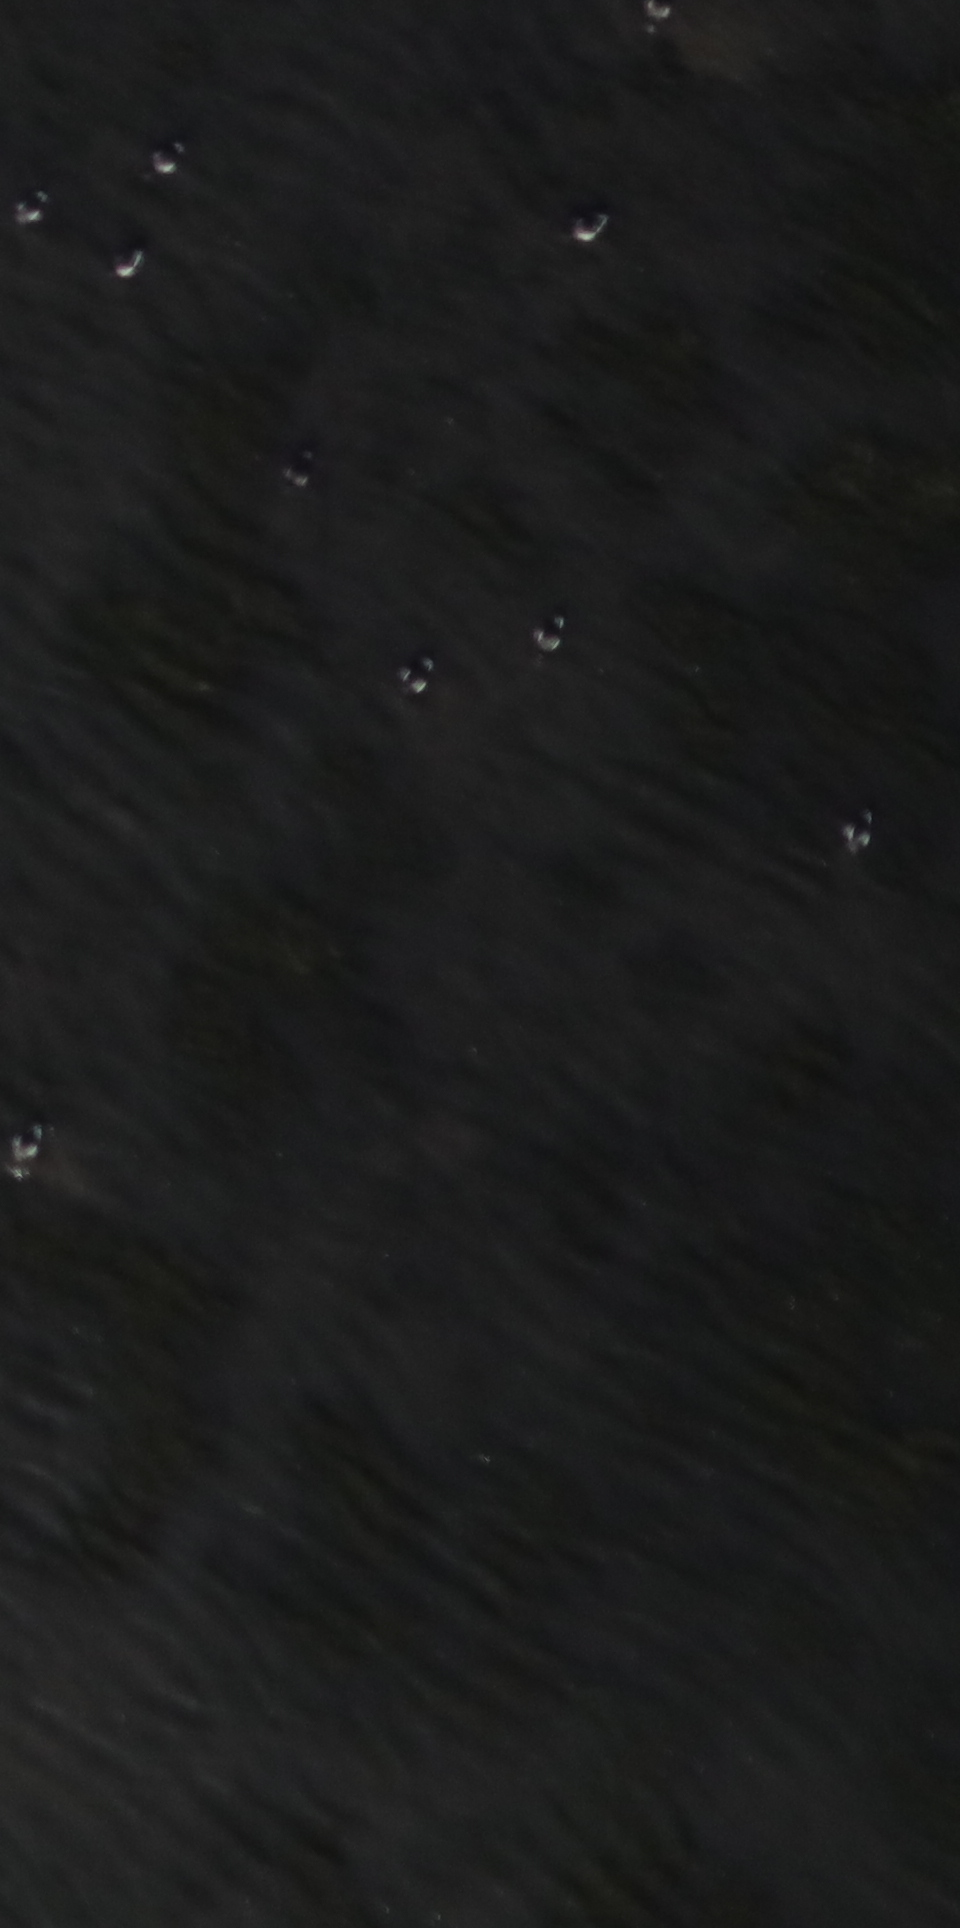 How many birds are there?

10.